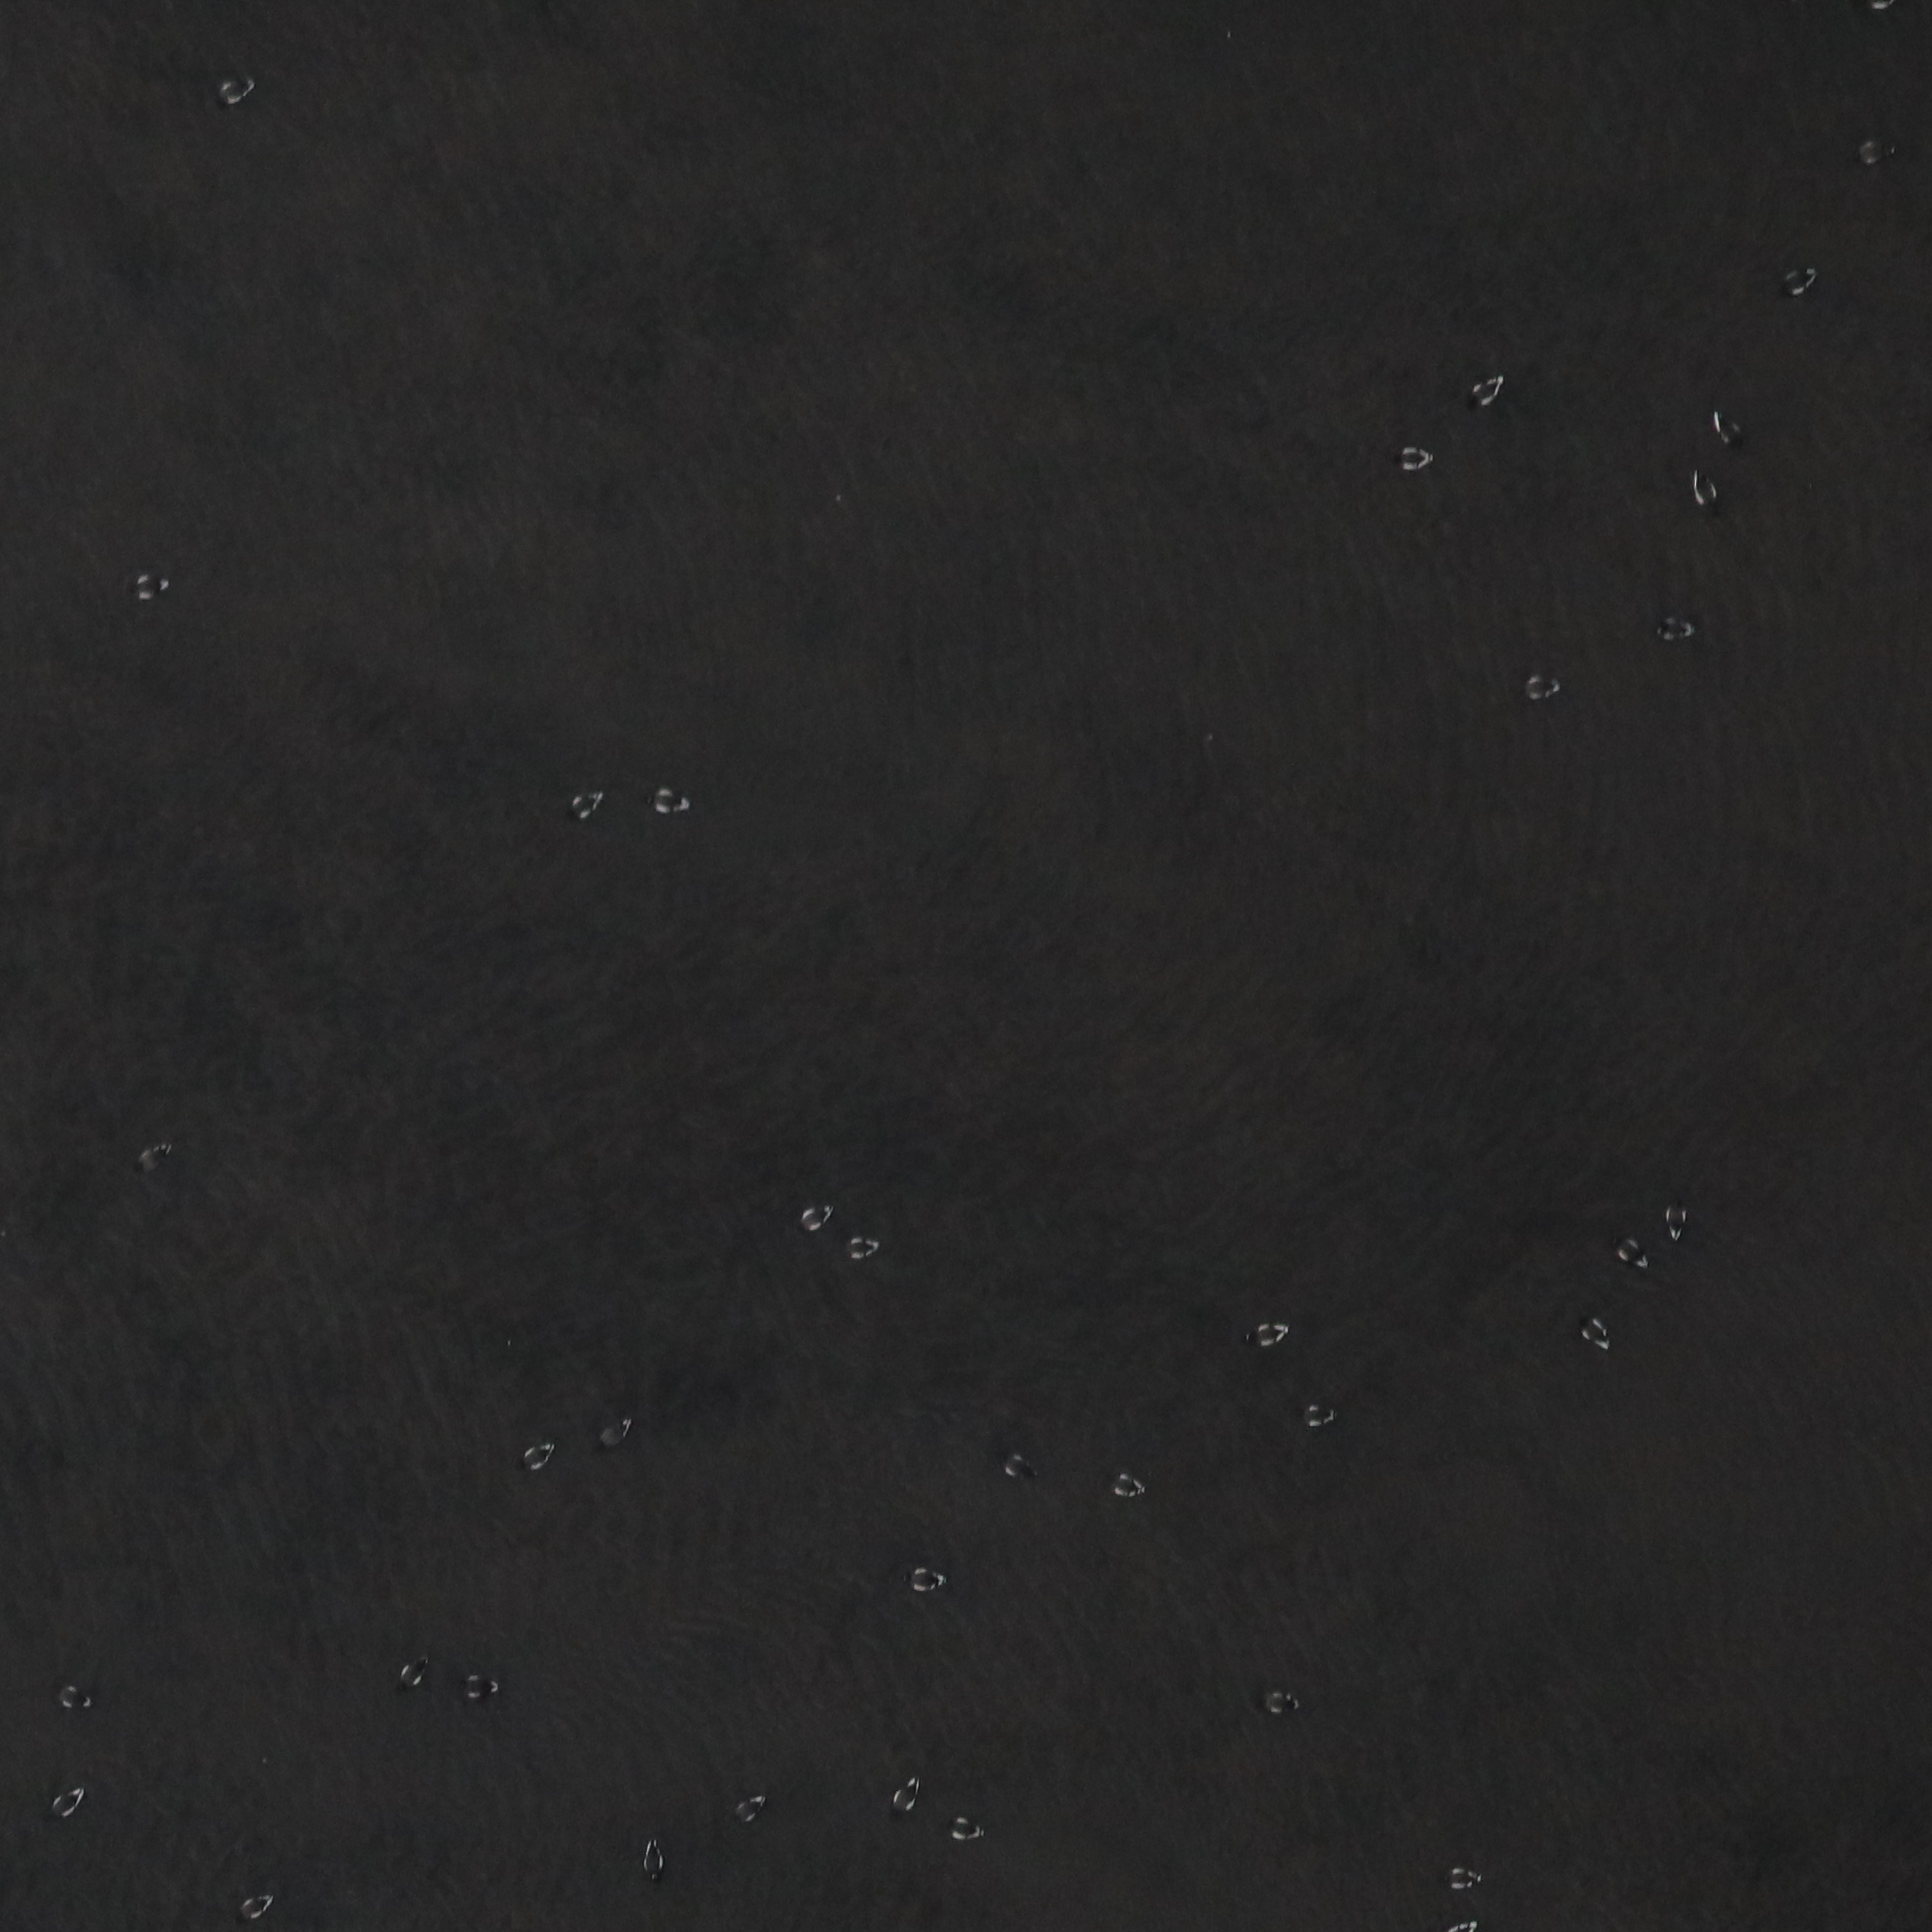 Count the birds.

36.